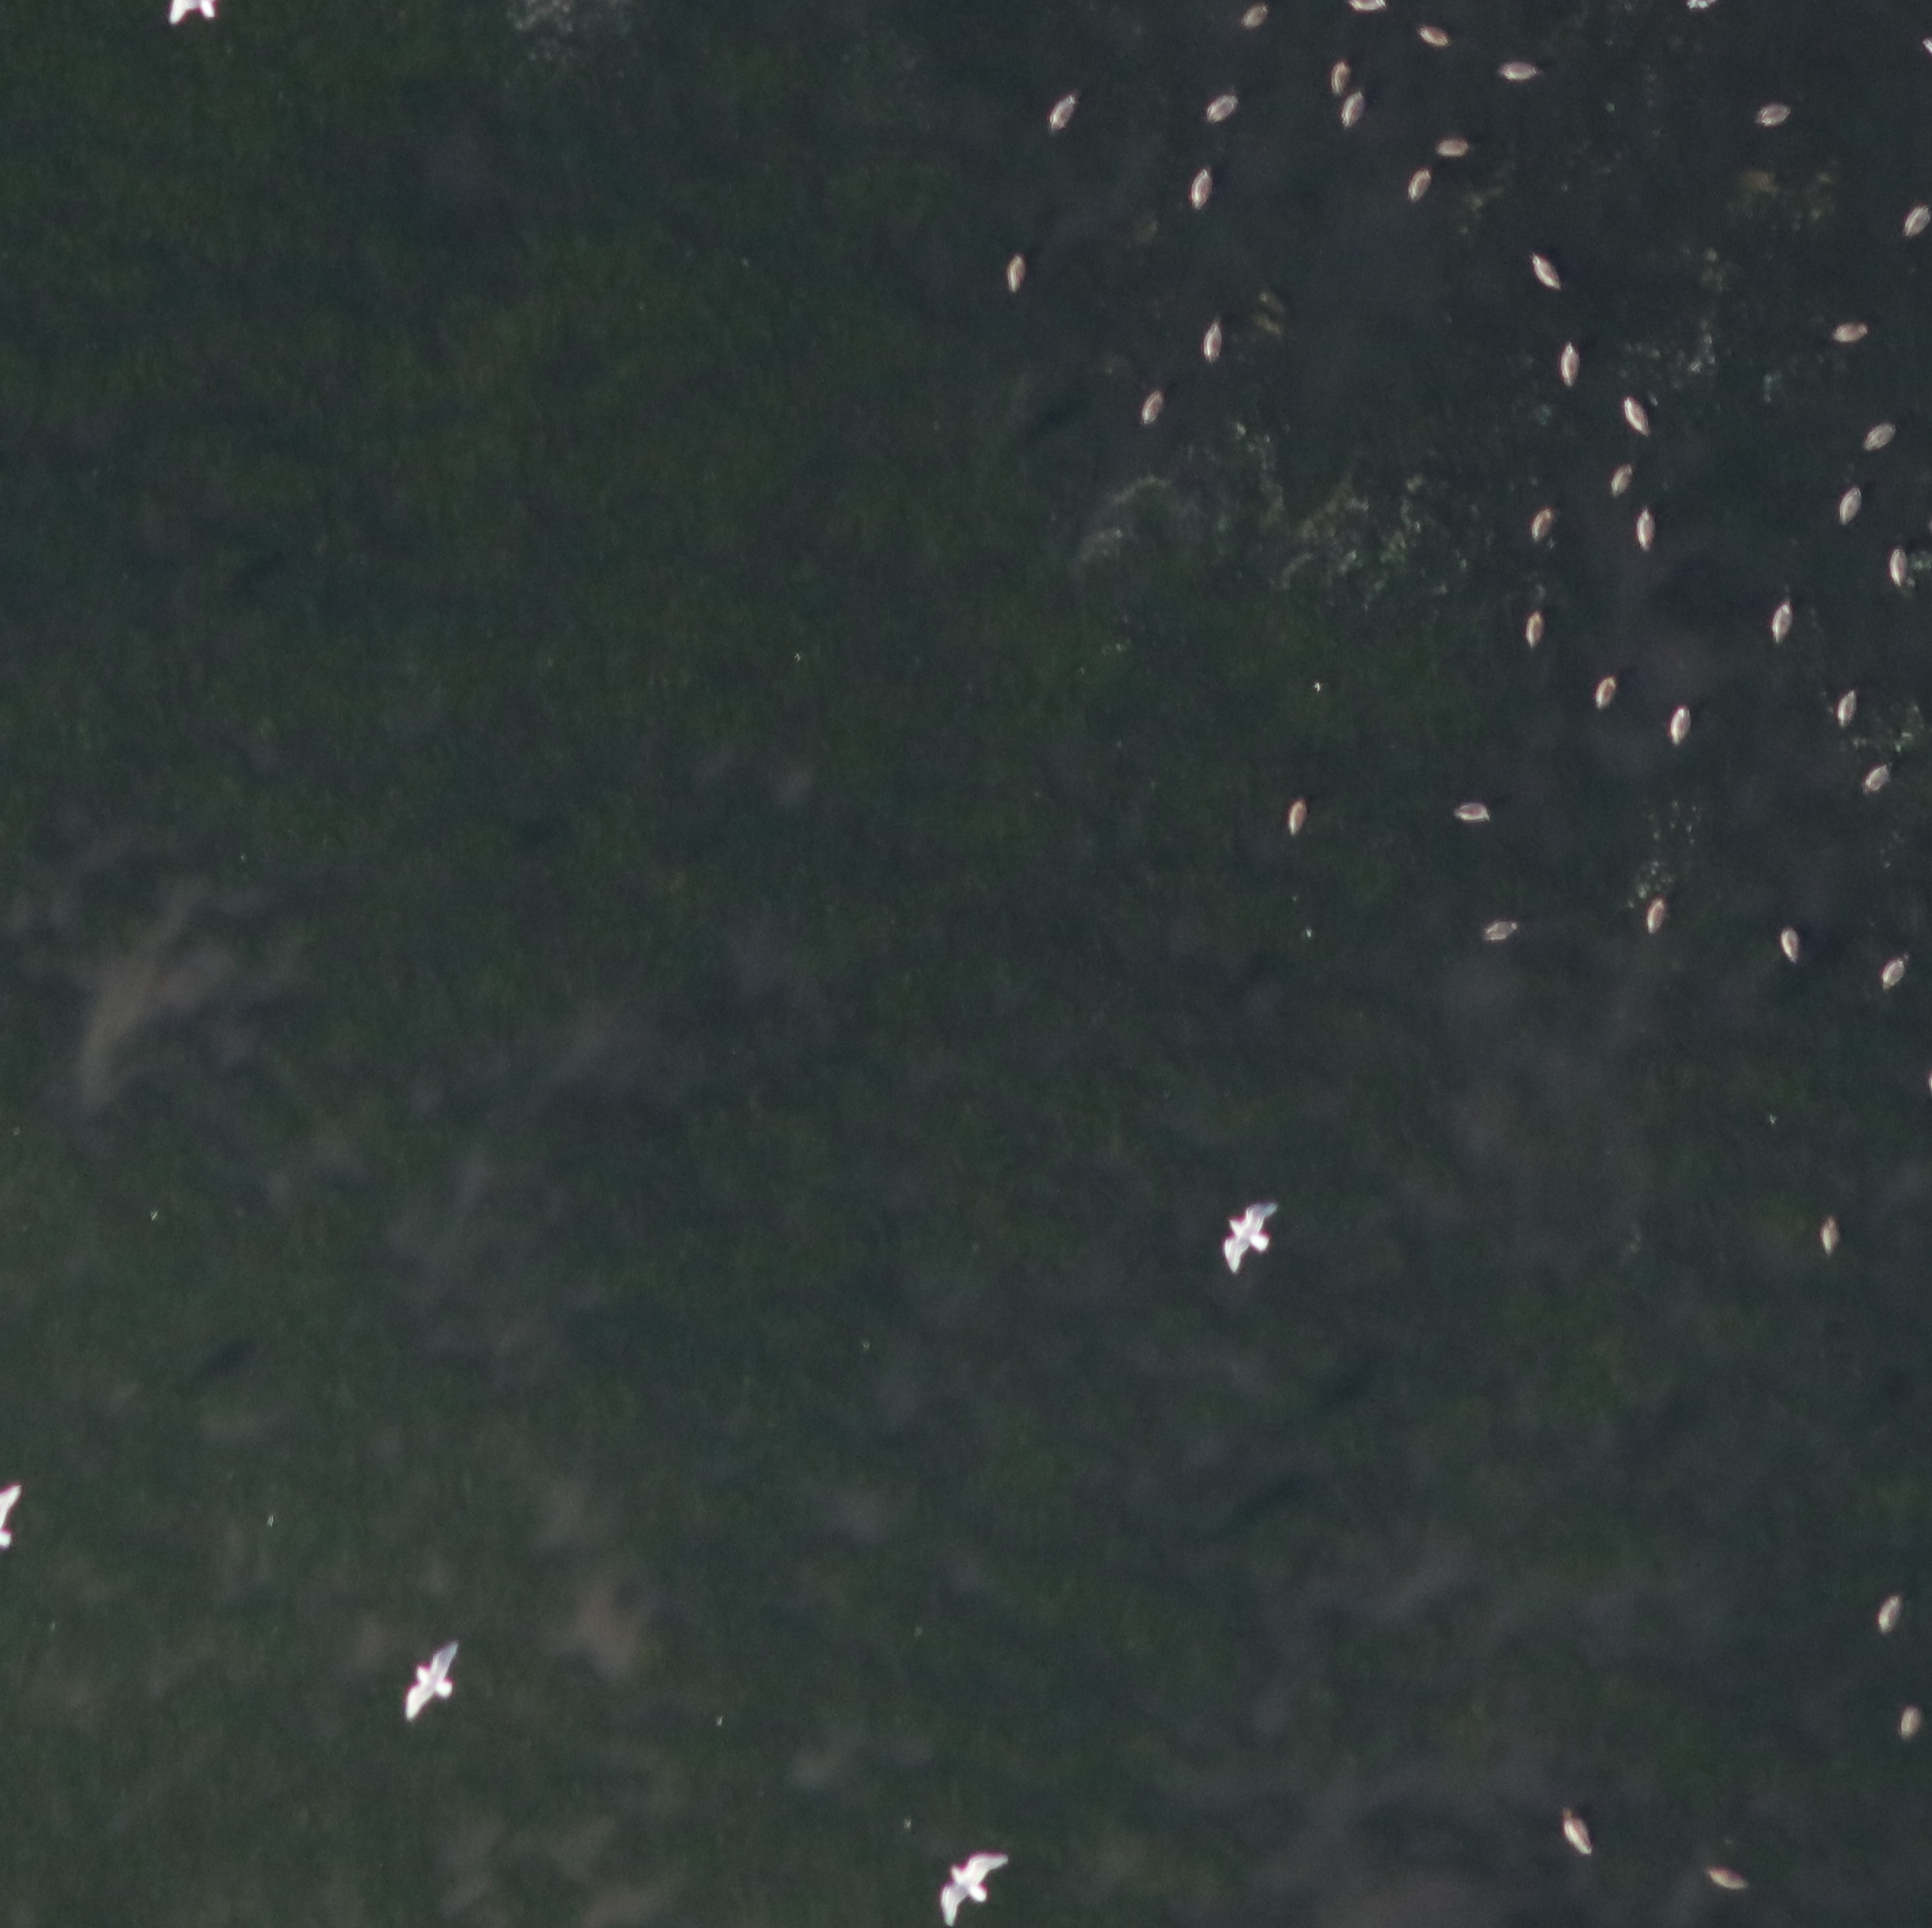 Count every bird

46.